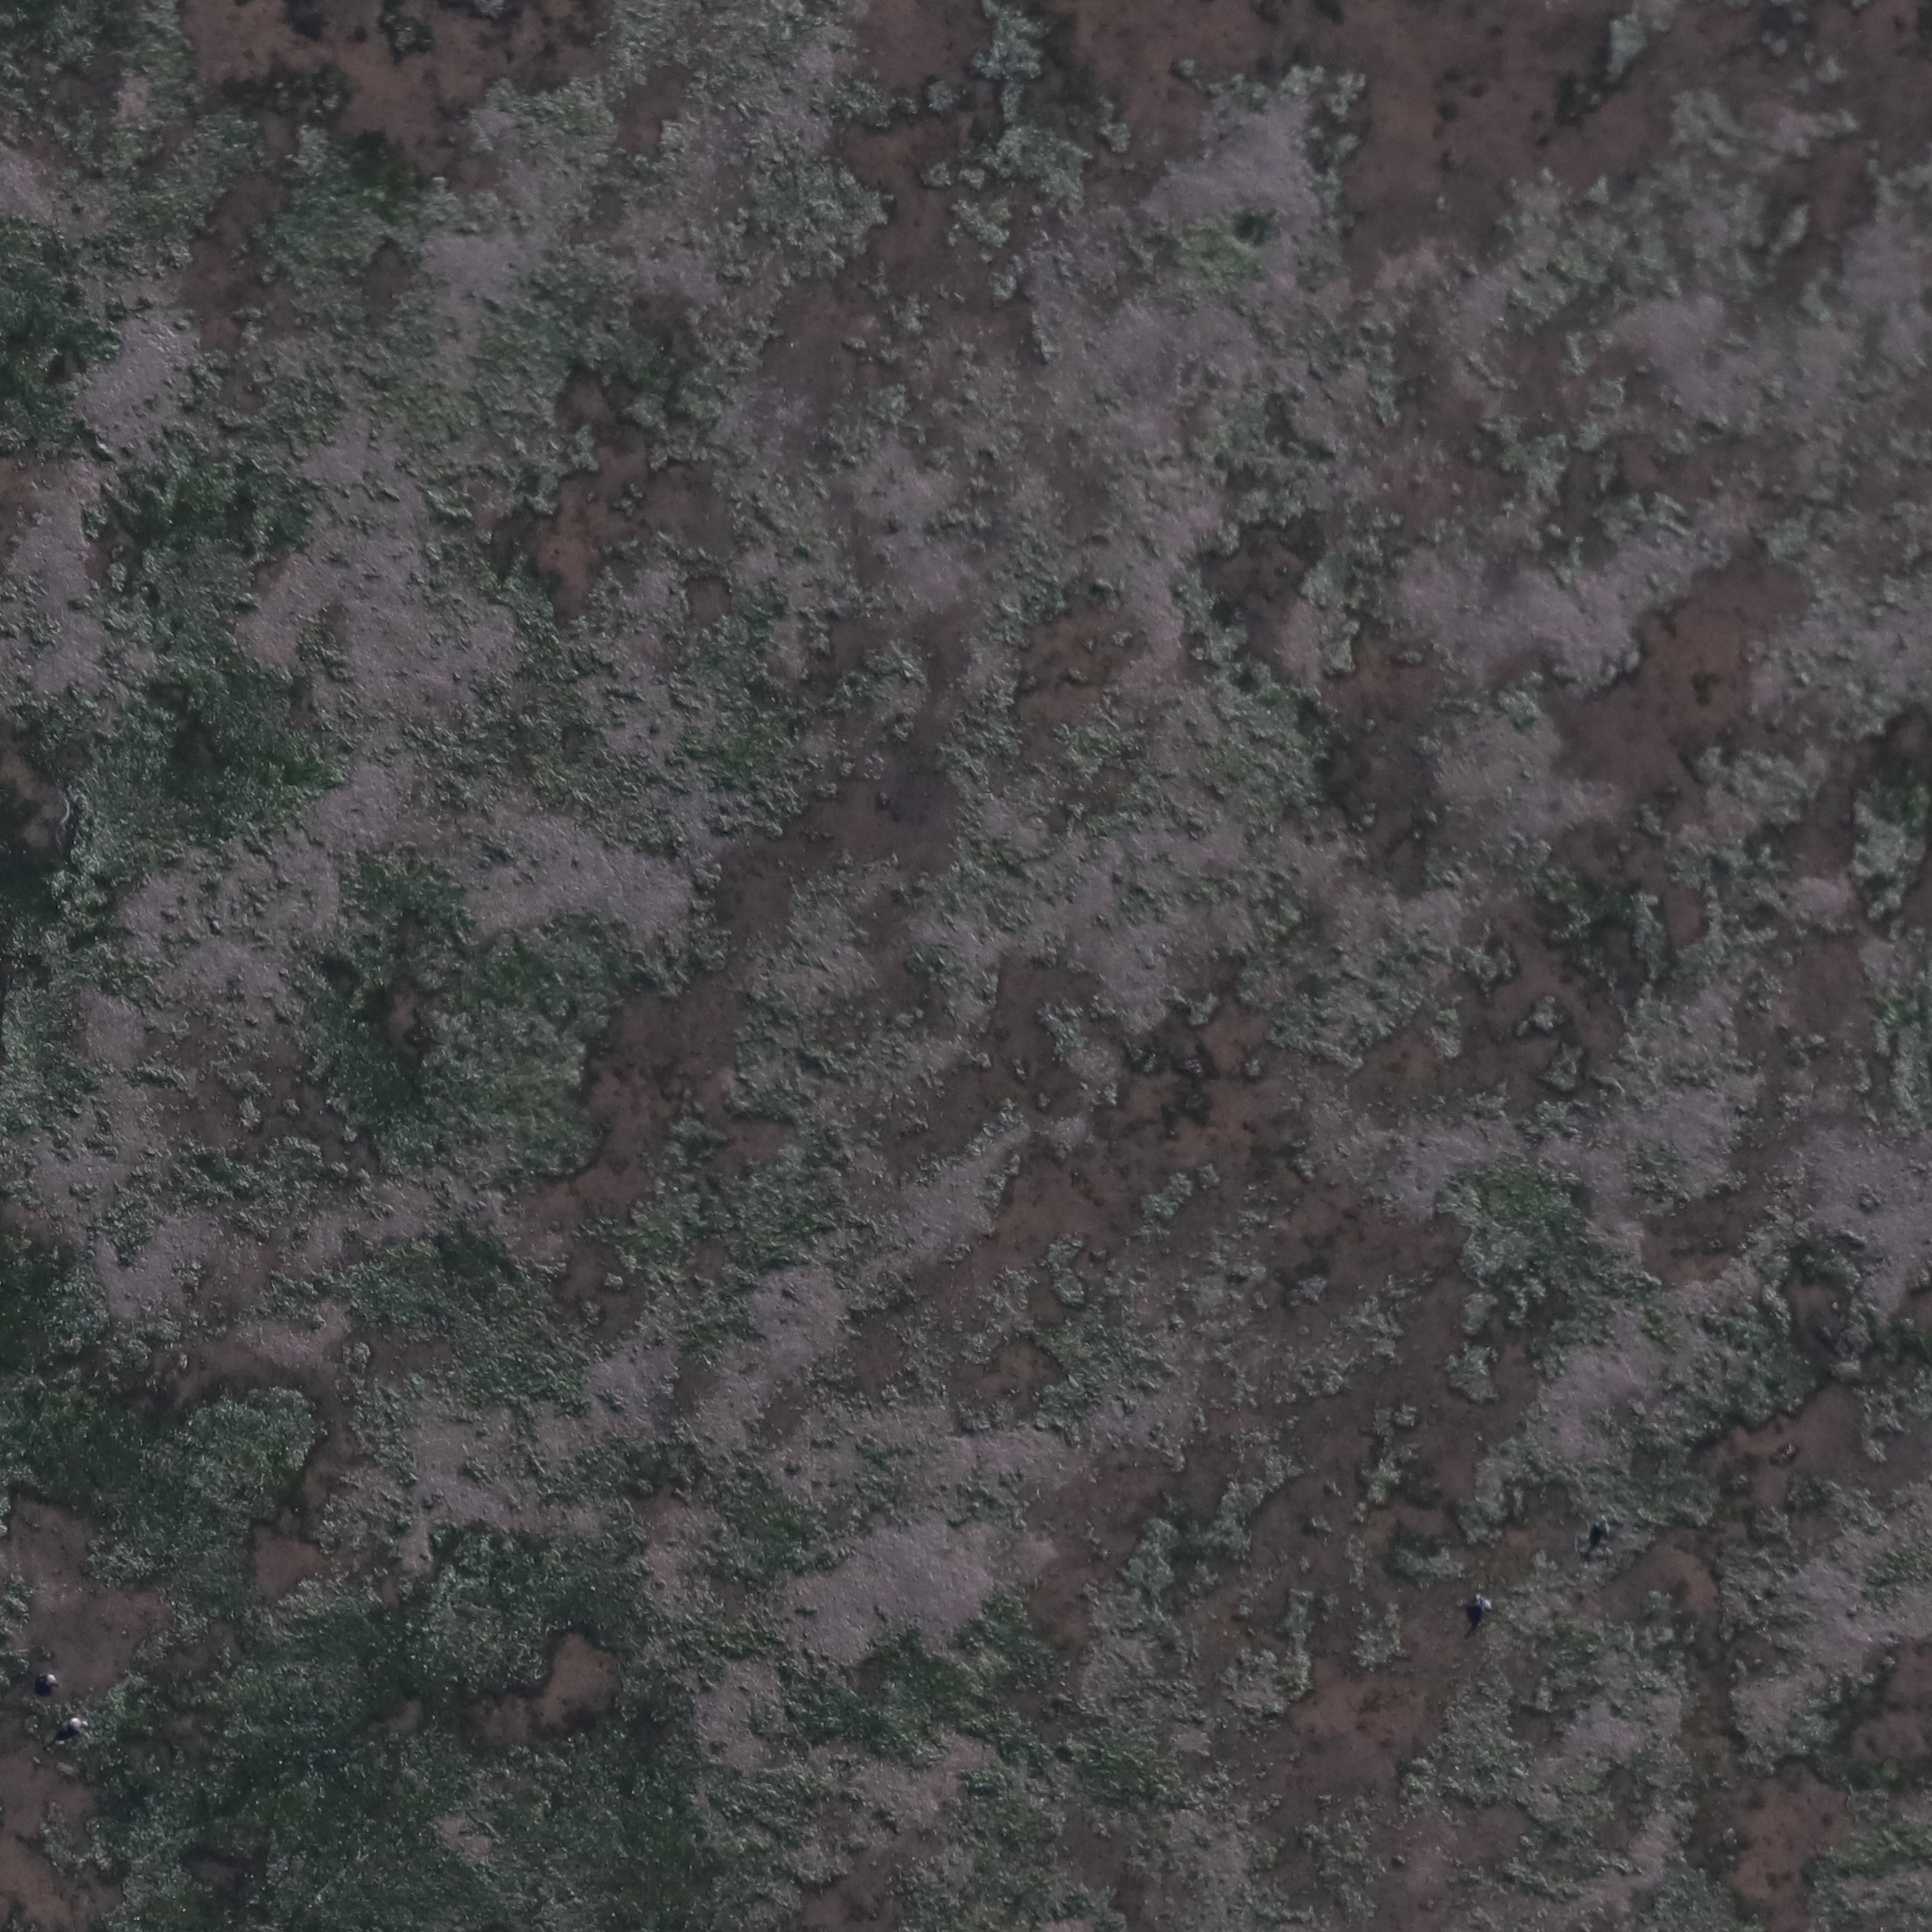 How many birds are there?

4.